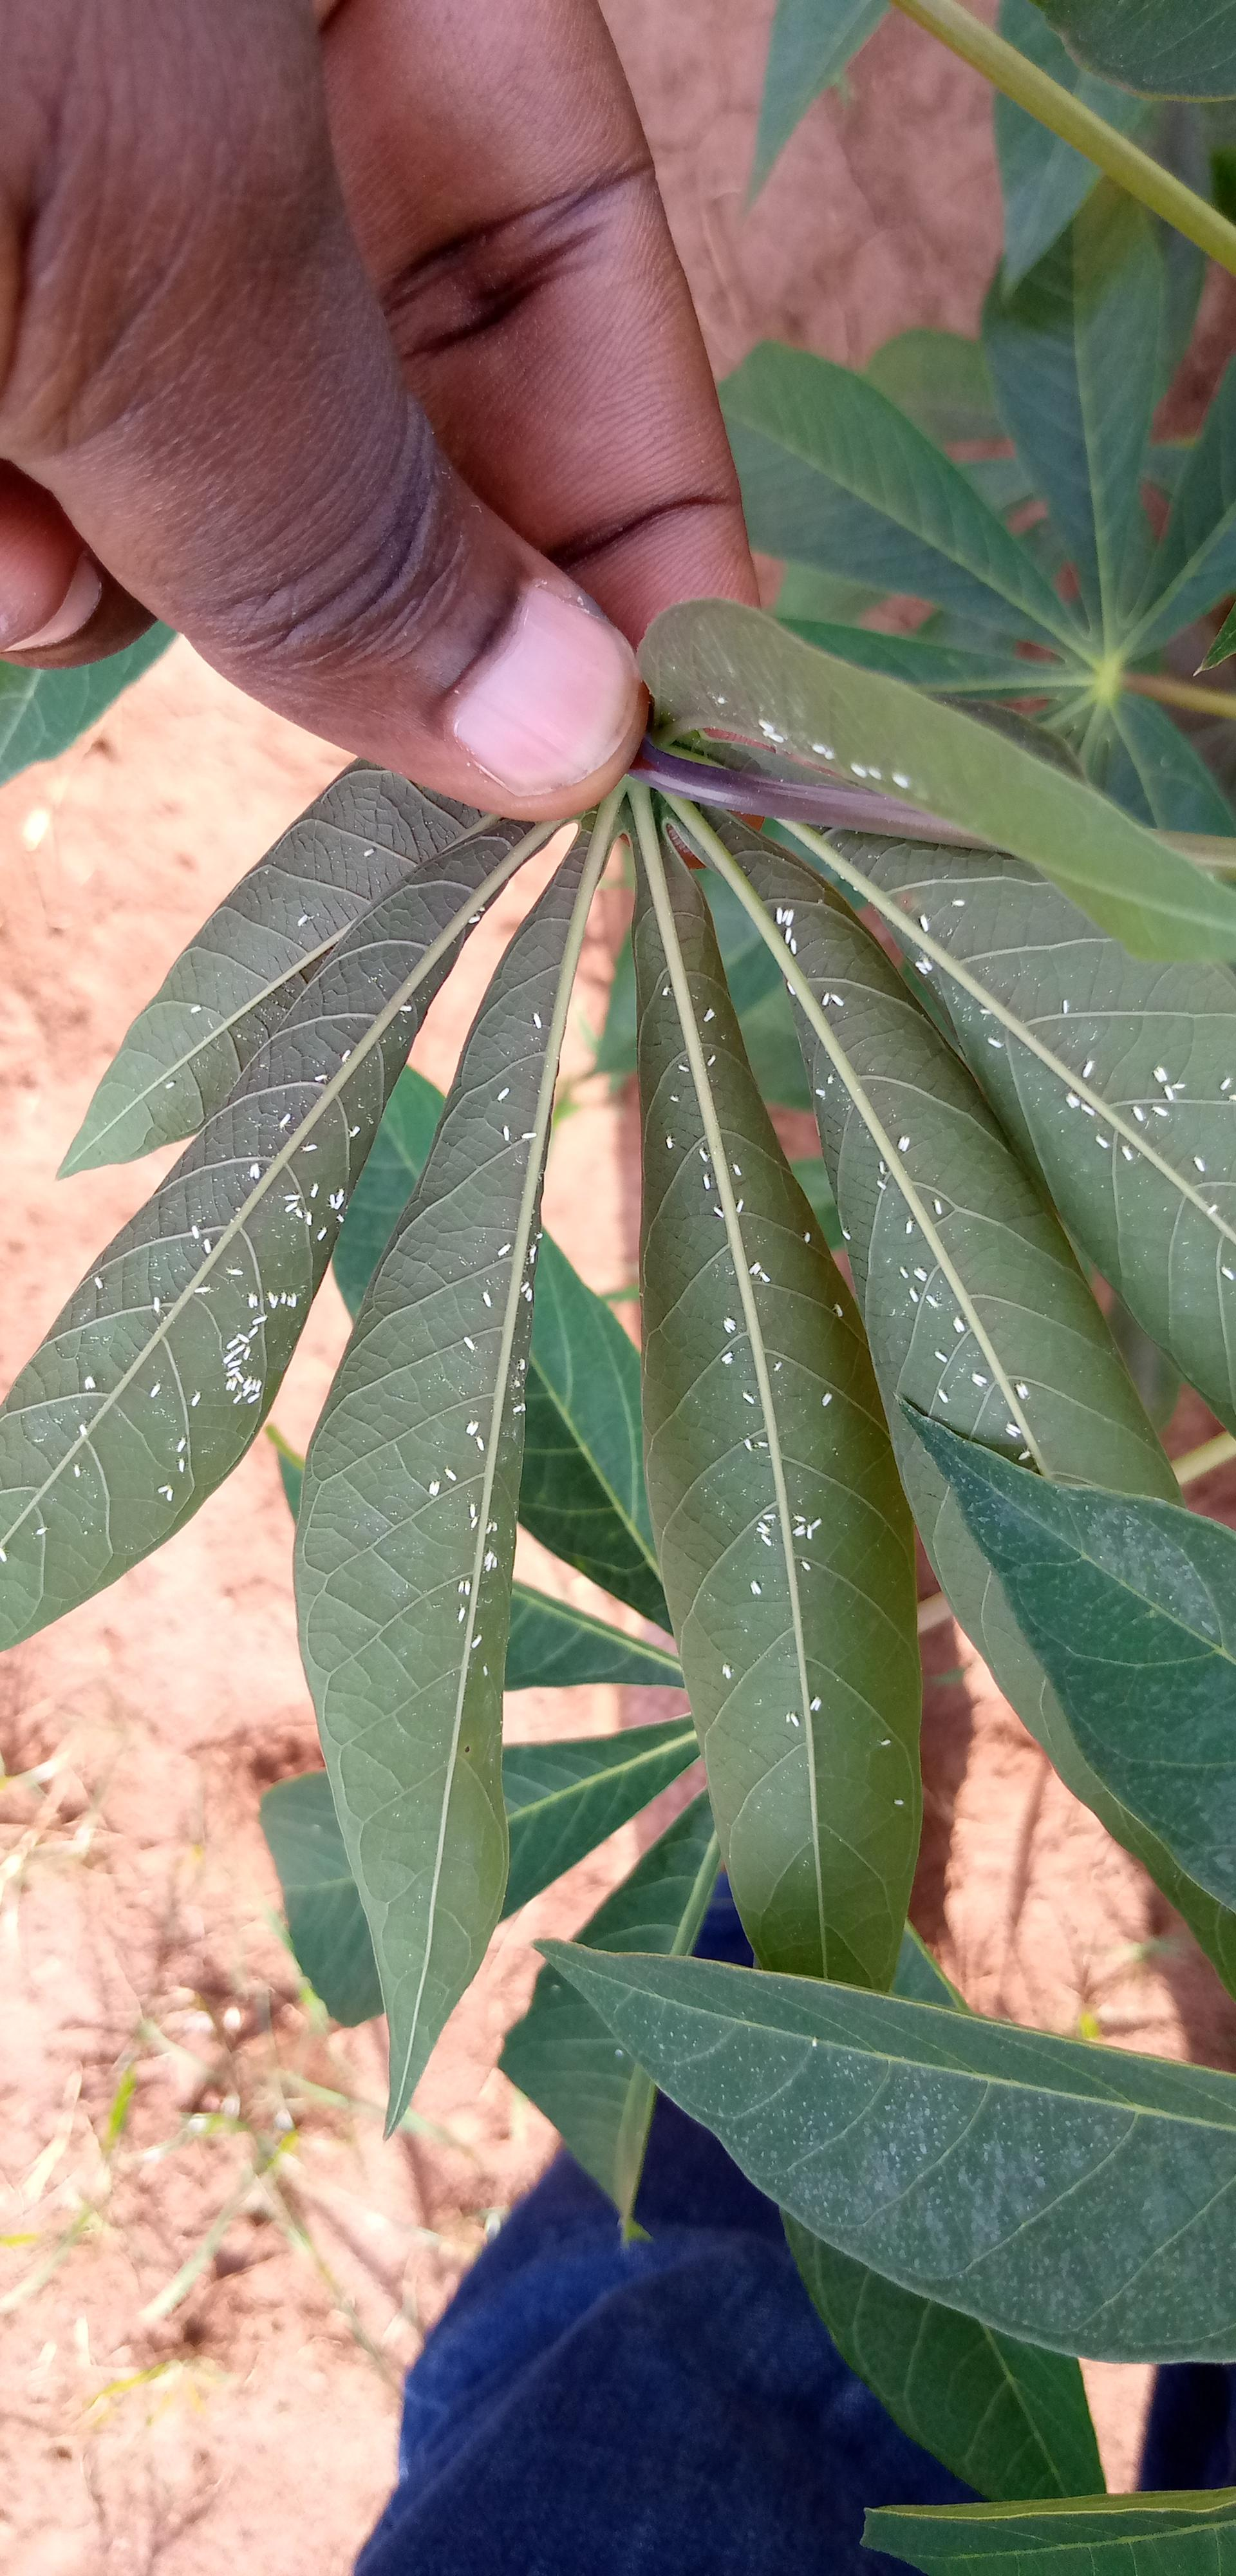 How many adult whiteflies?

208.